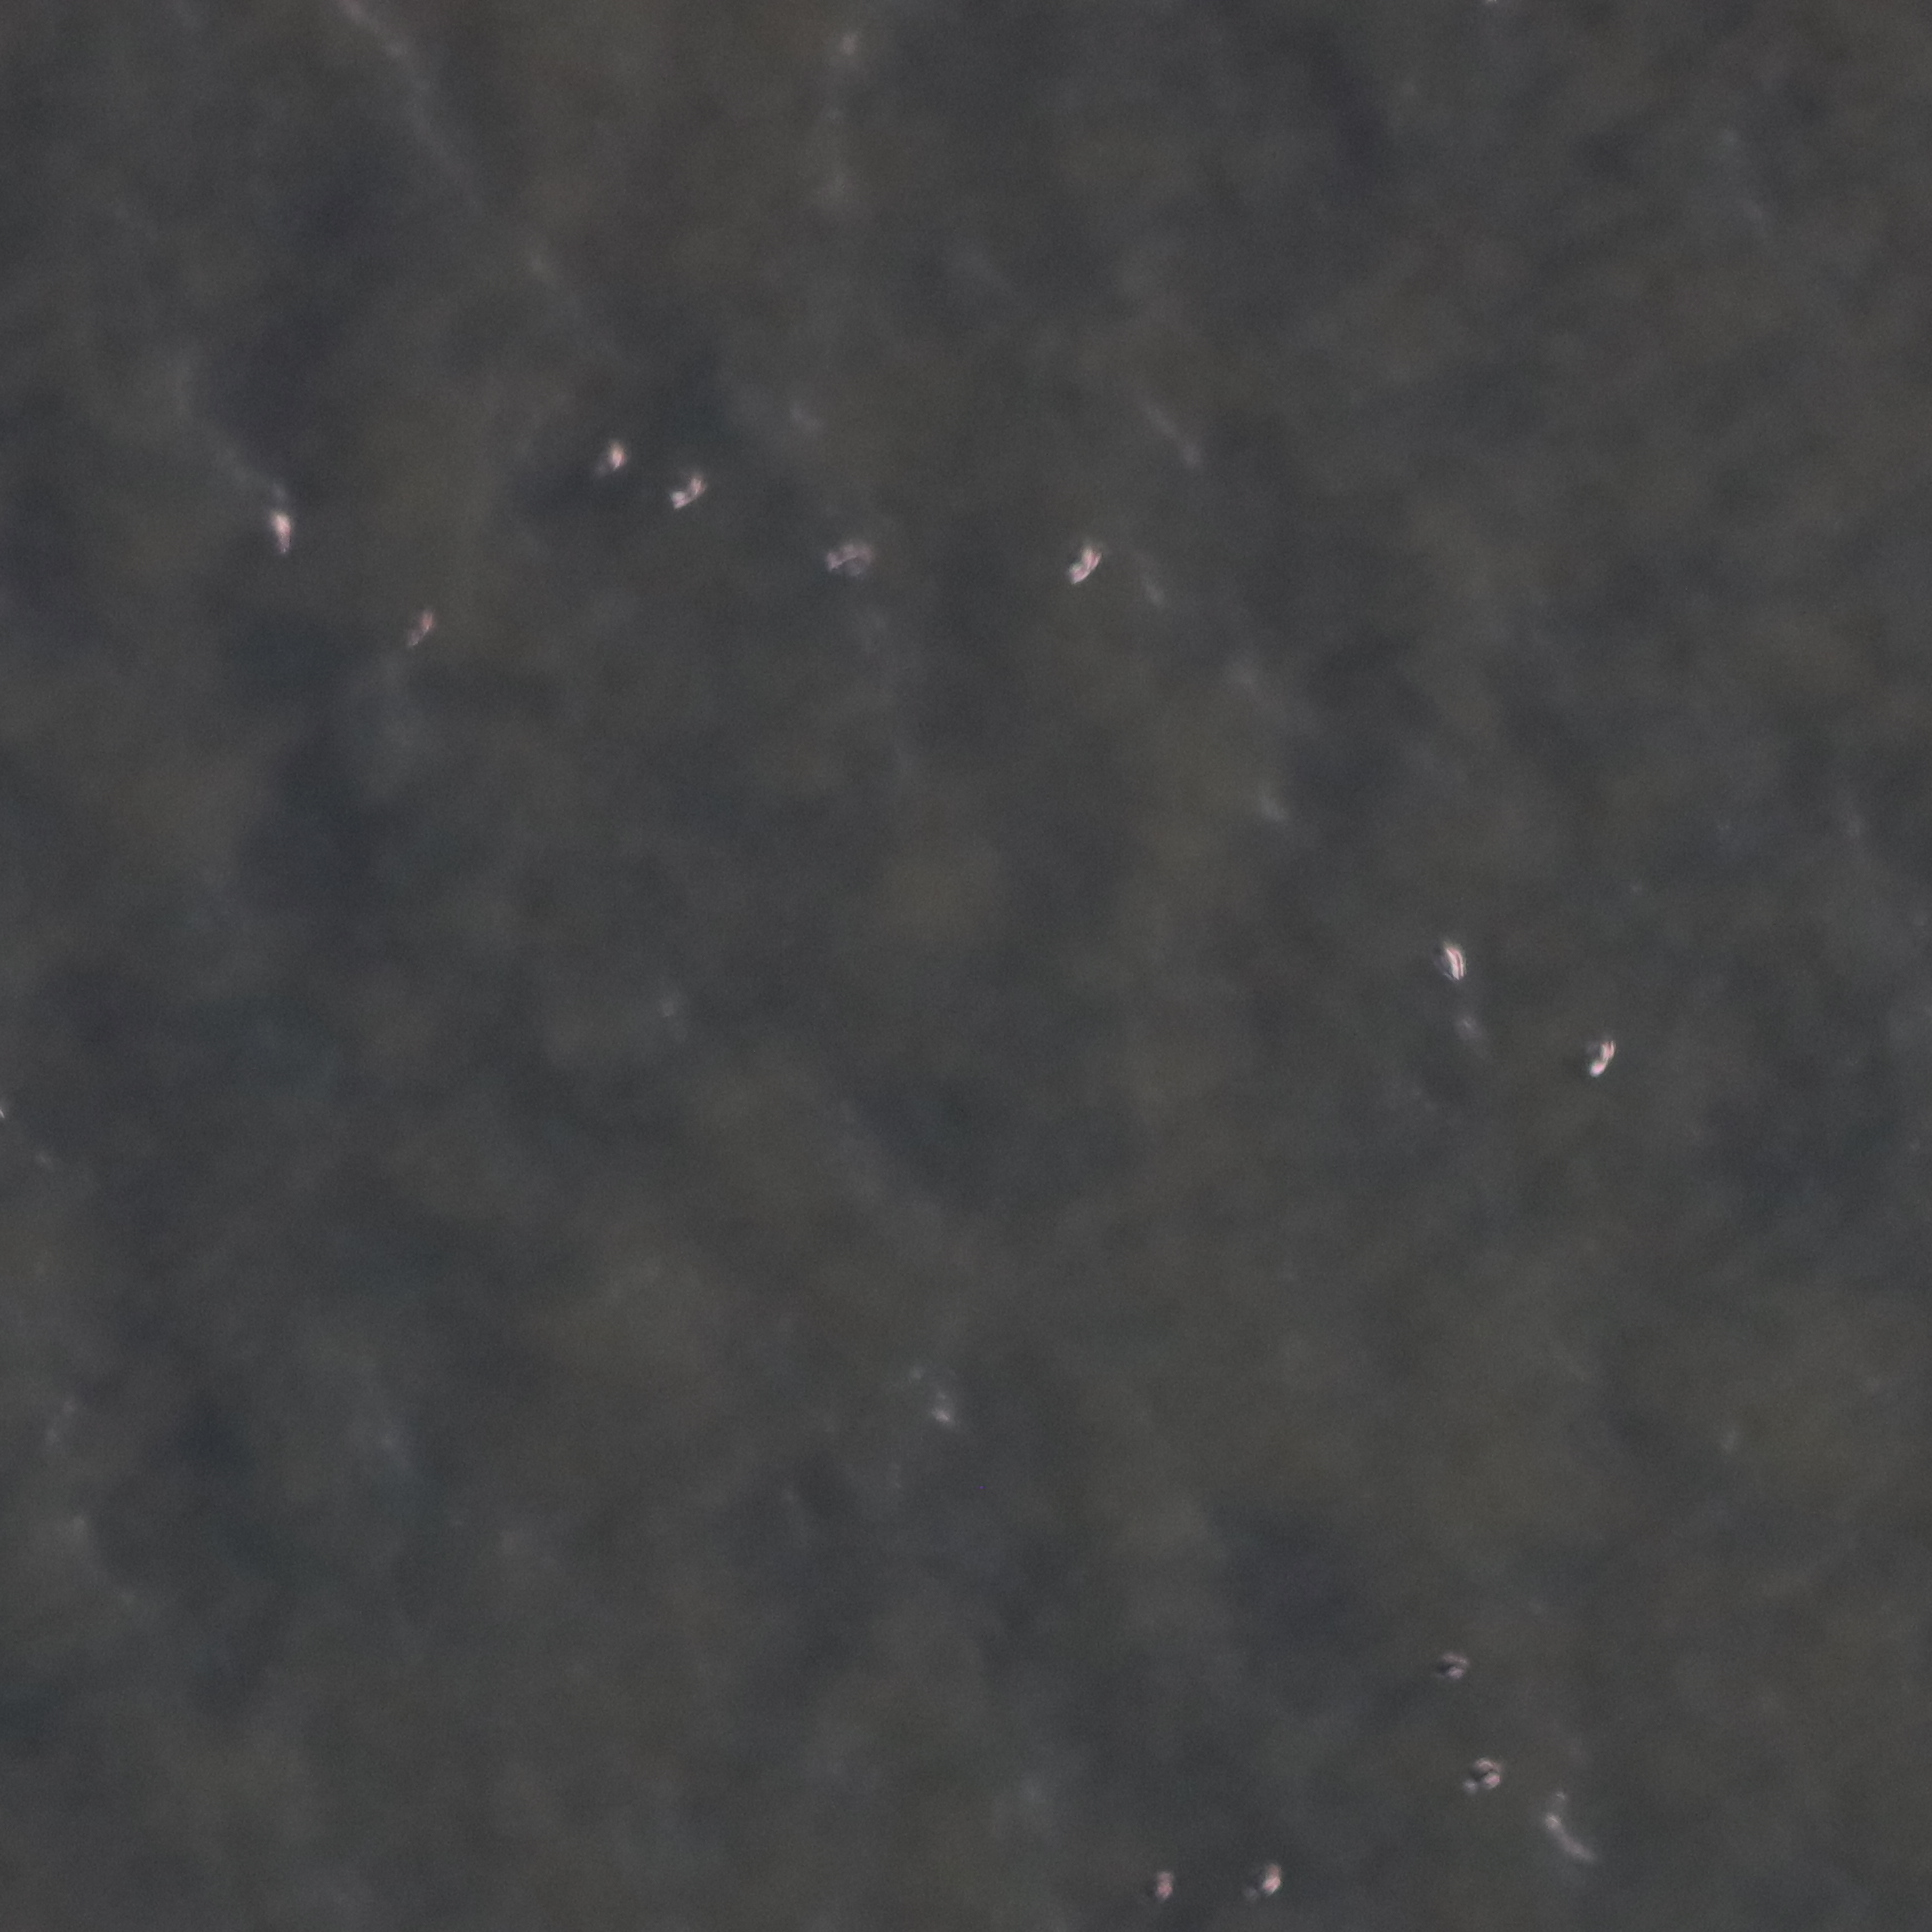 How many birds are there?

12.